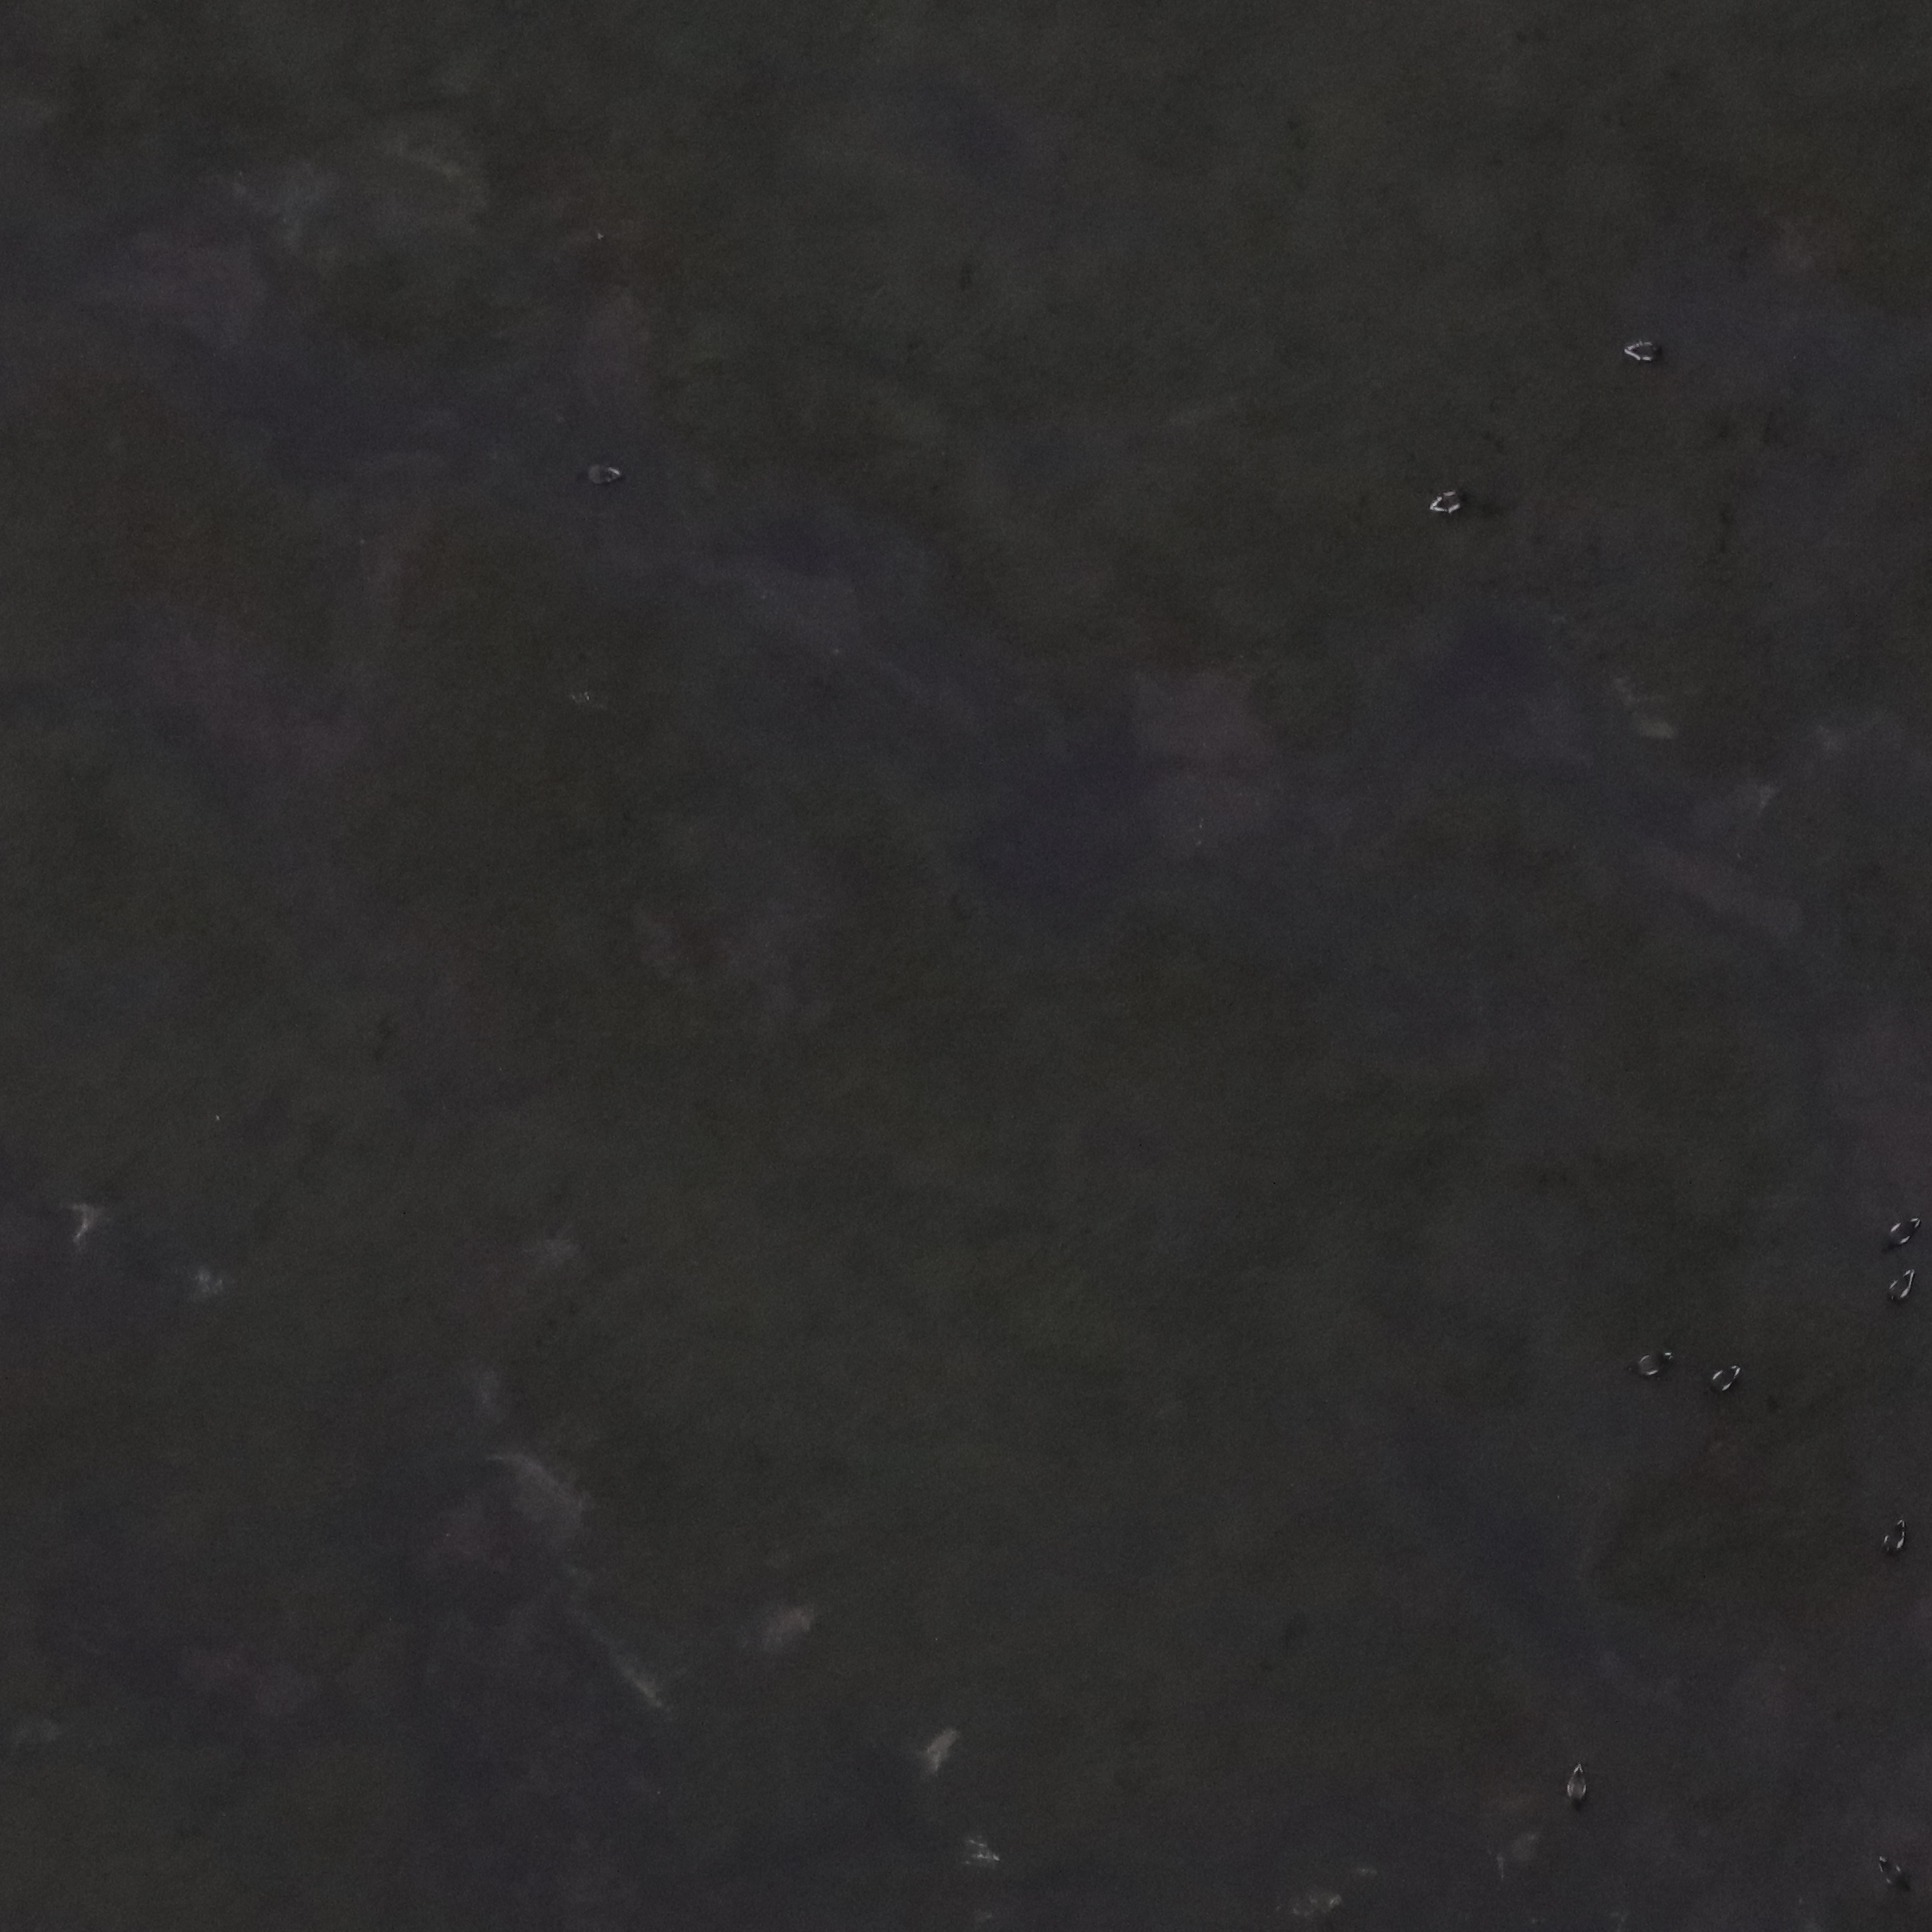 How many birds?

10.